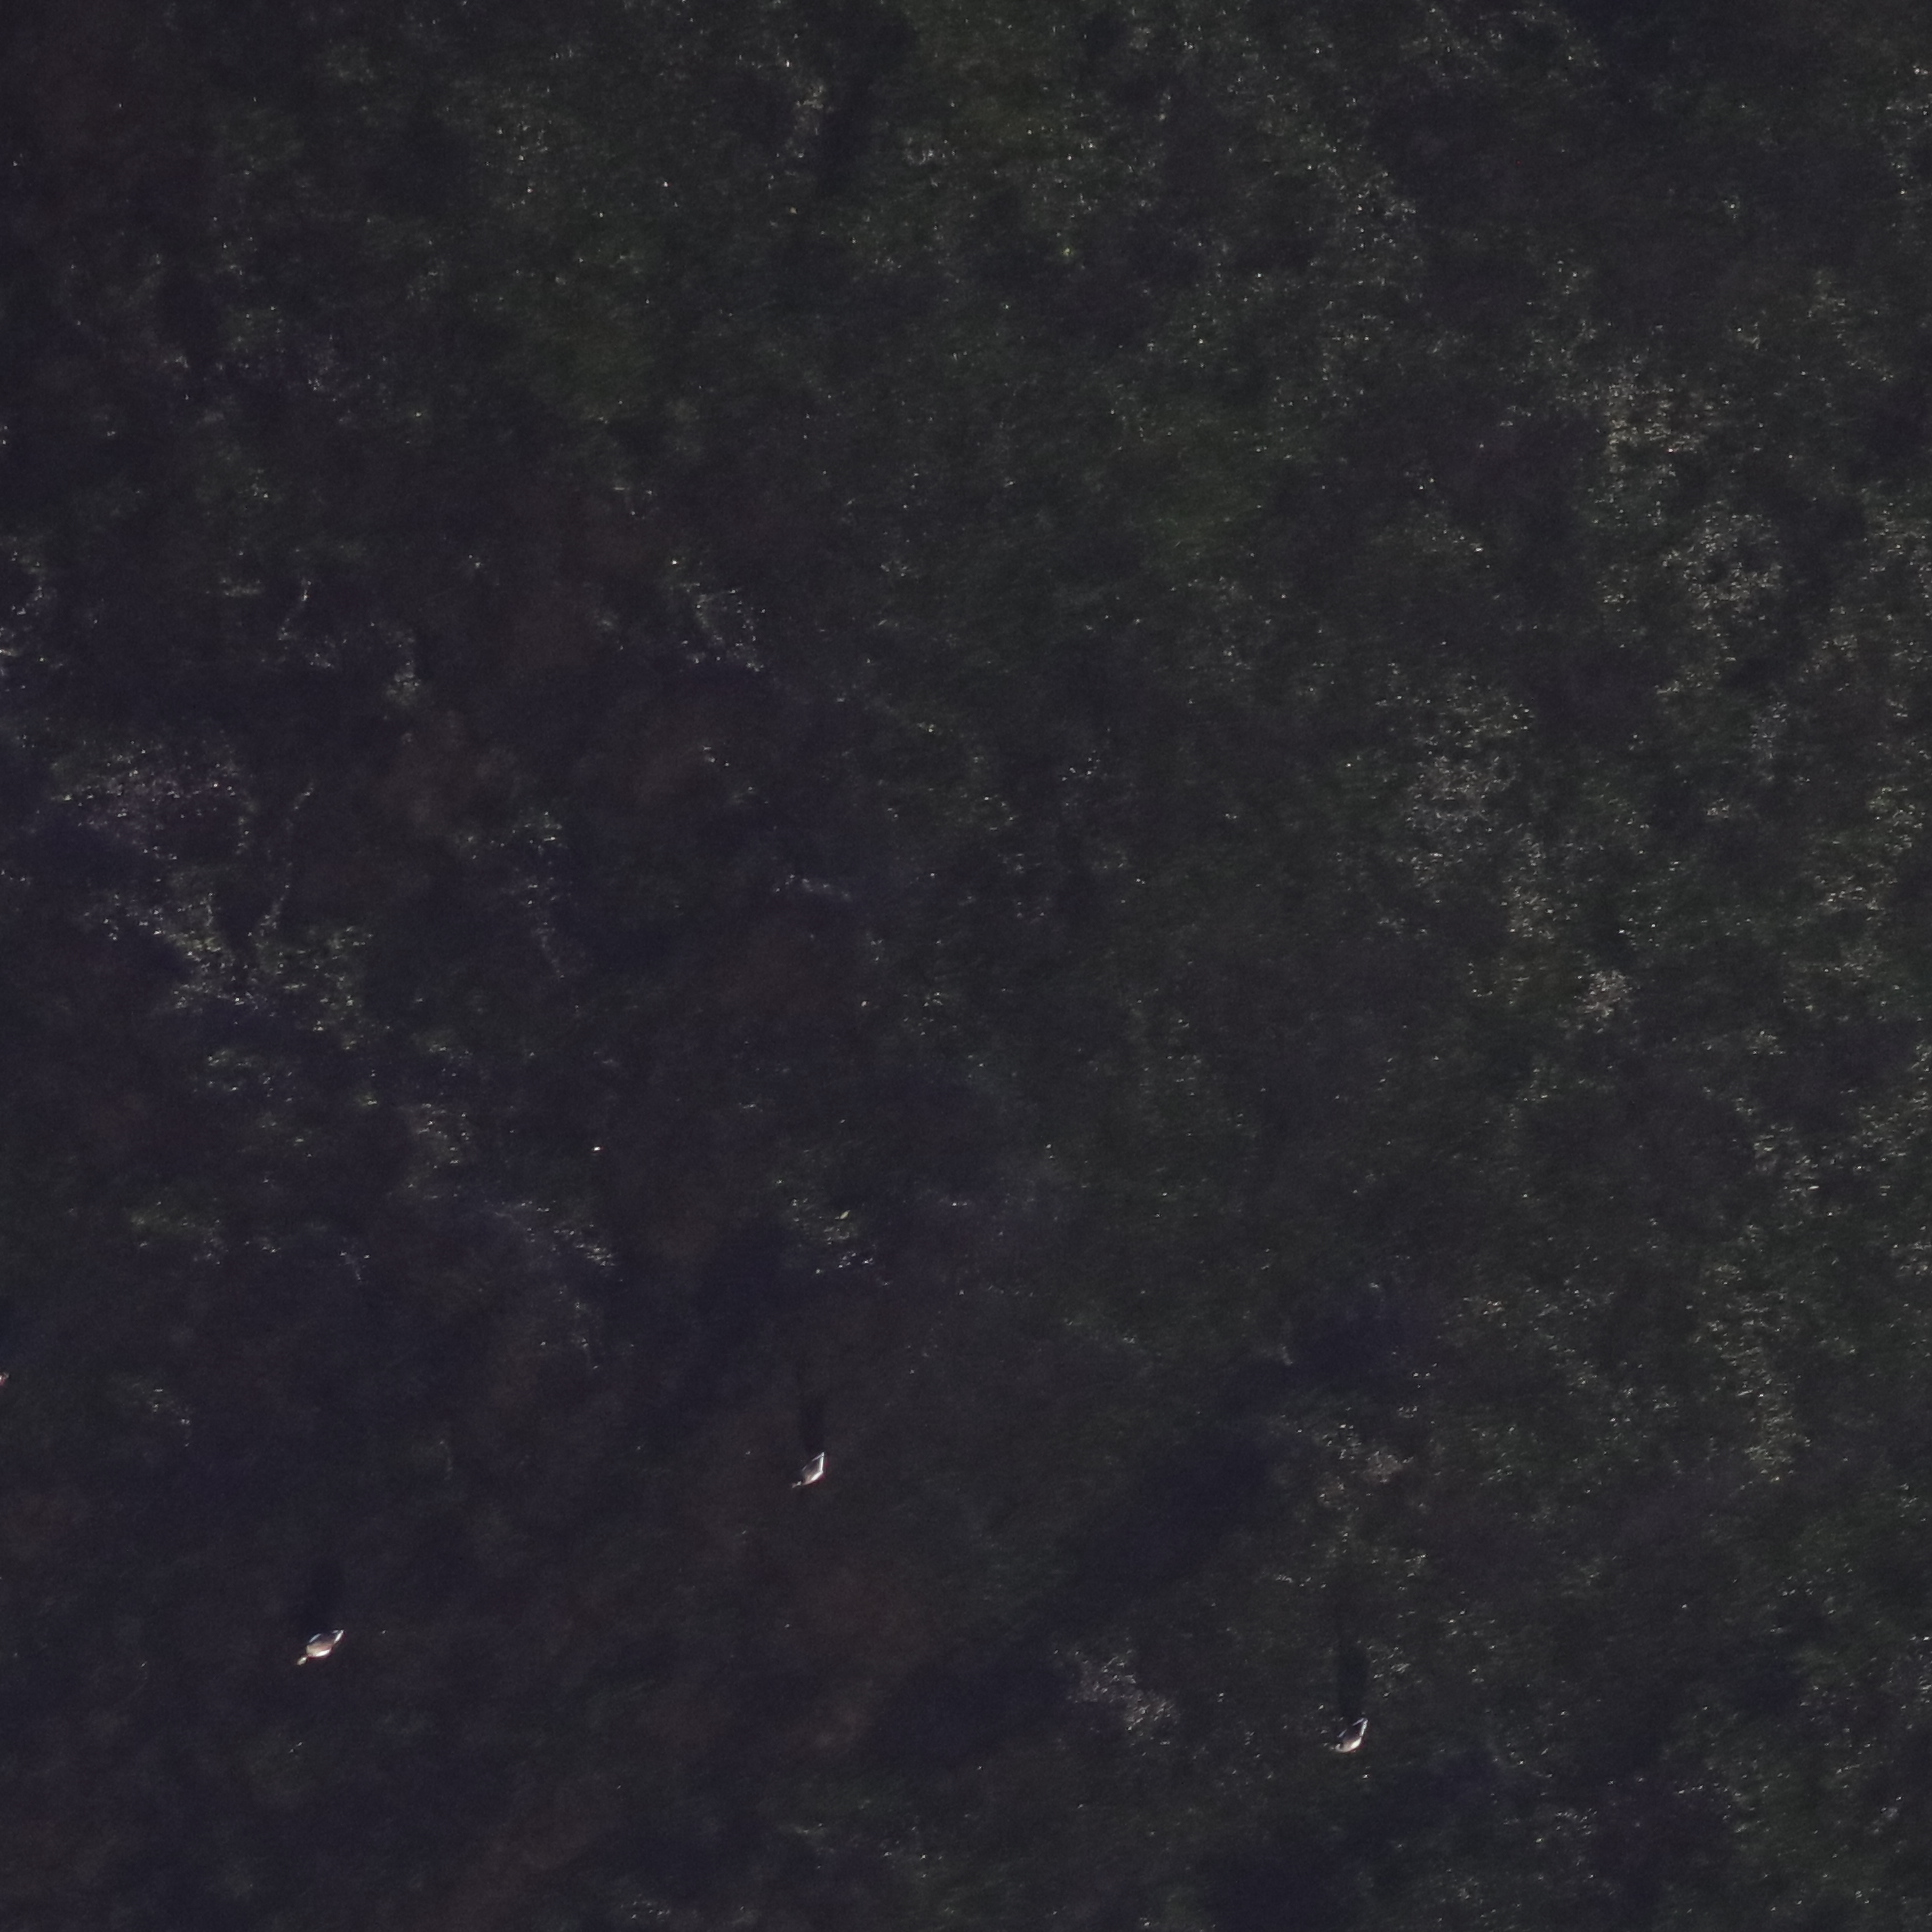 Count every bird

3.